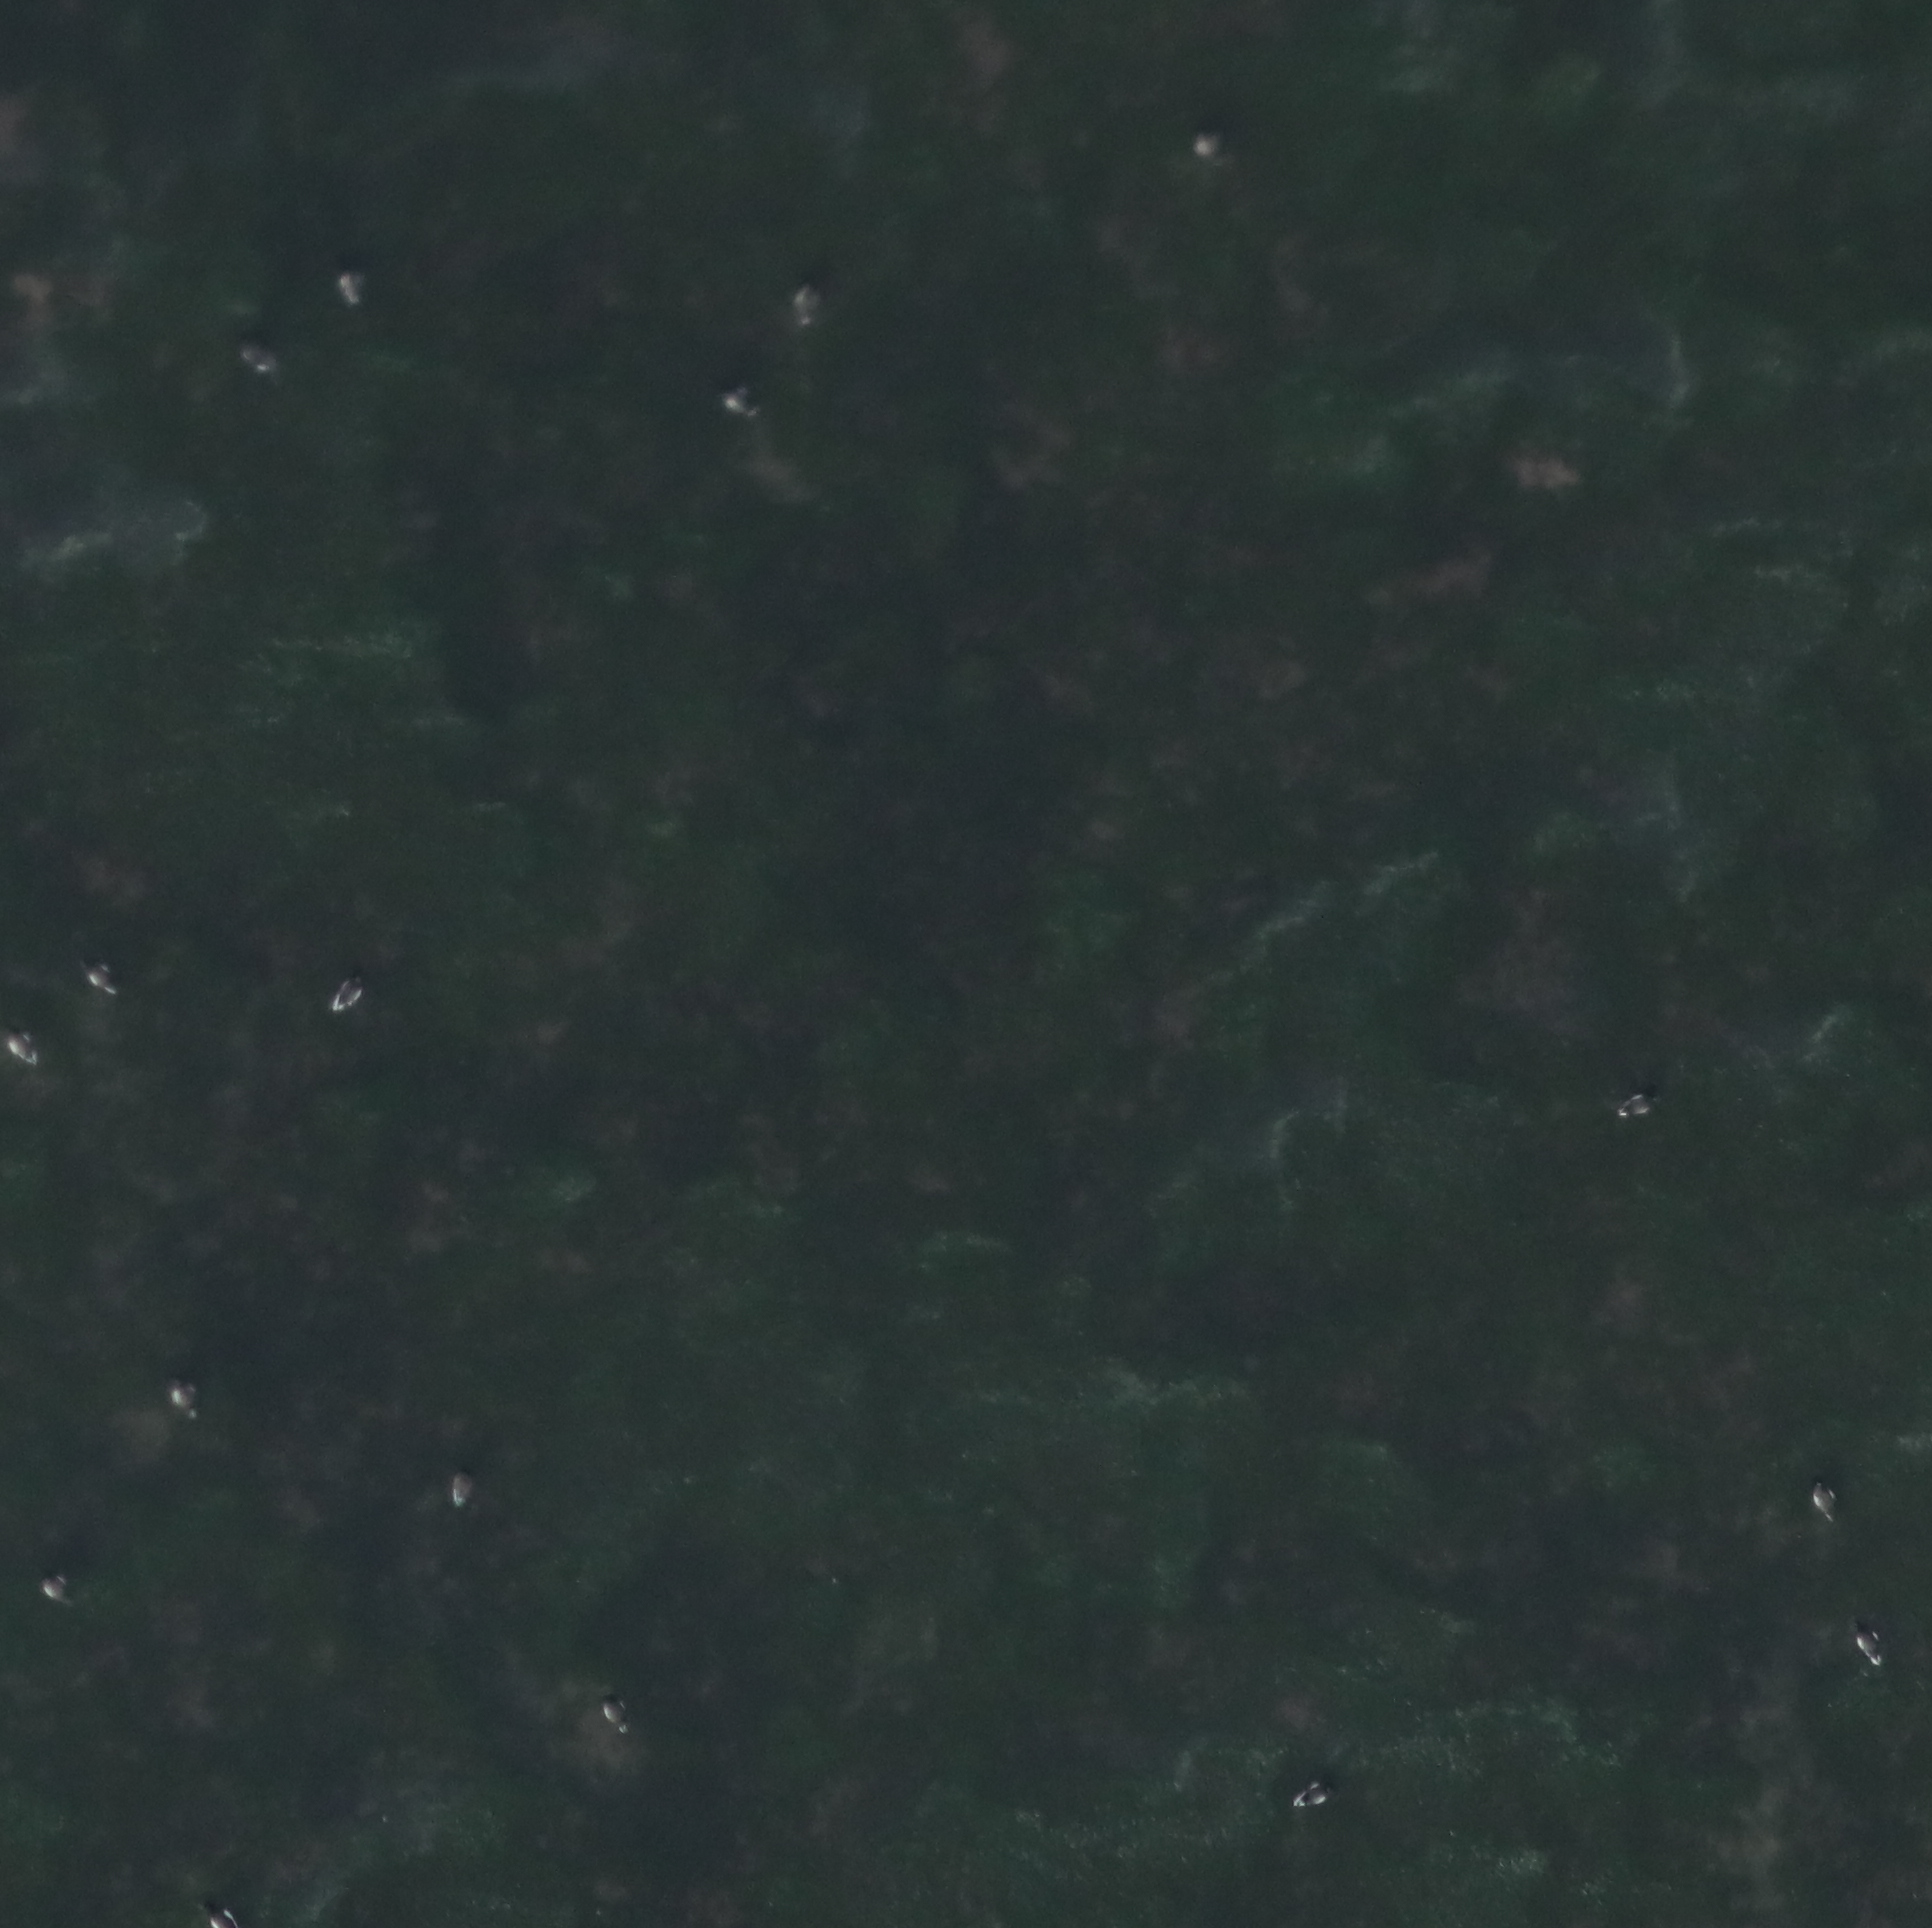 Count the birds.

17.